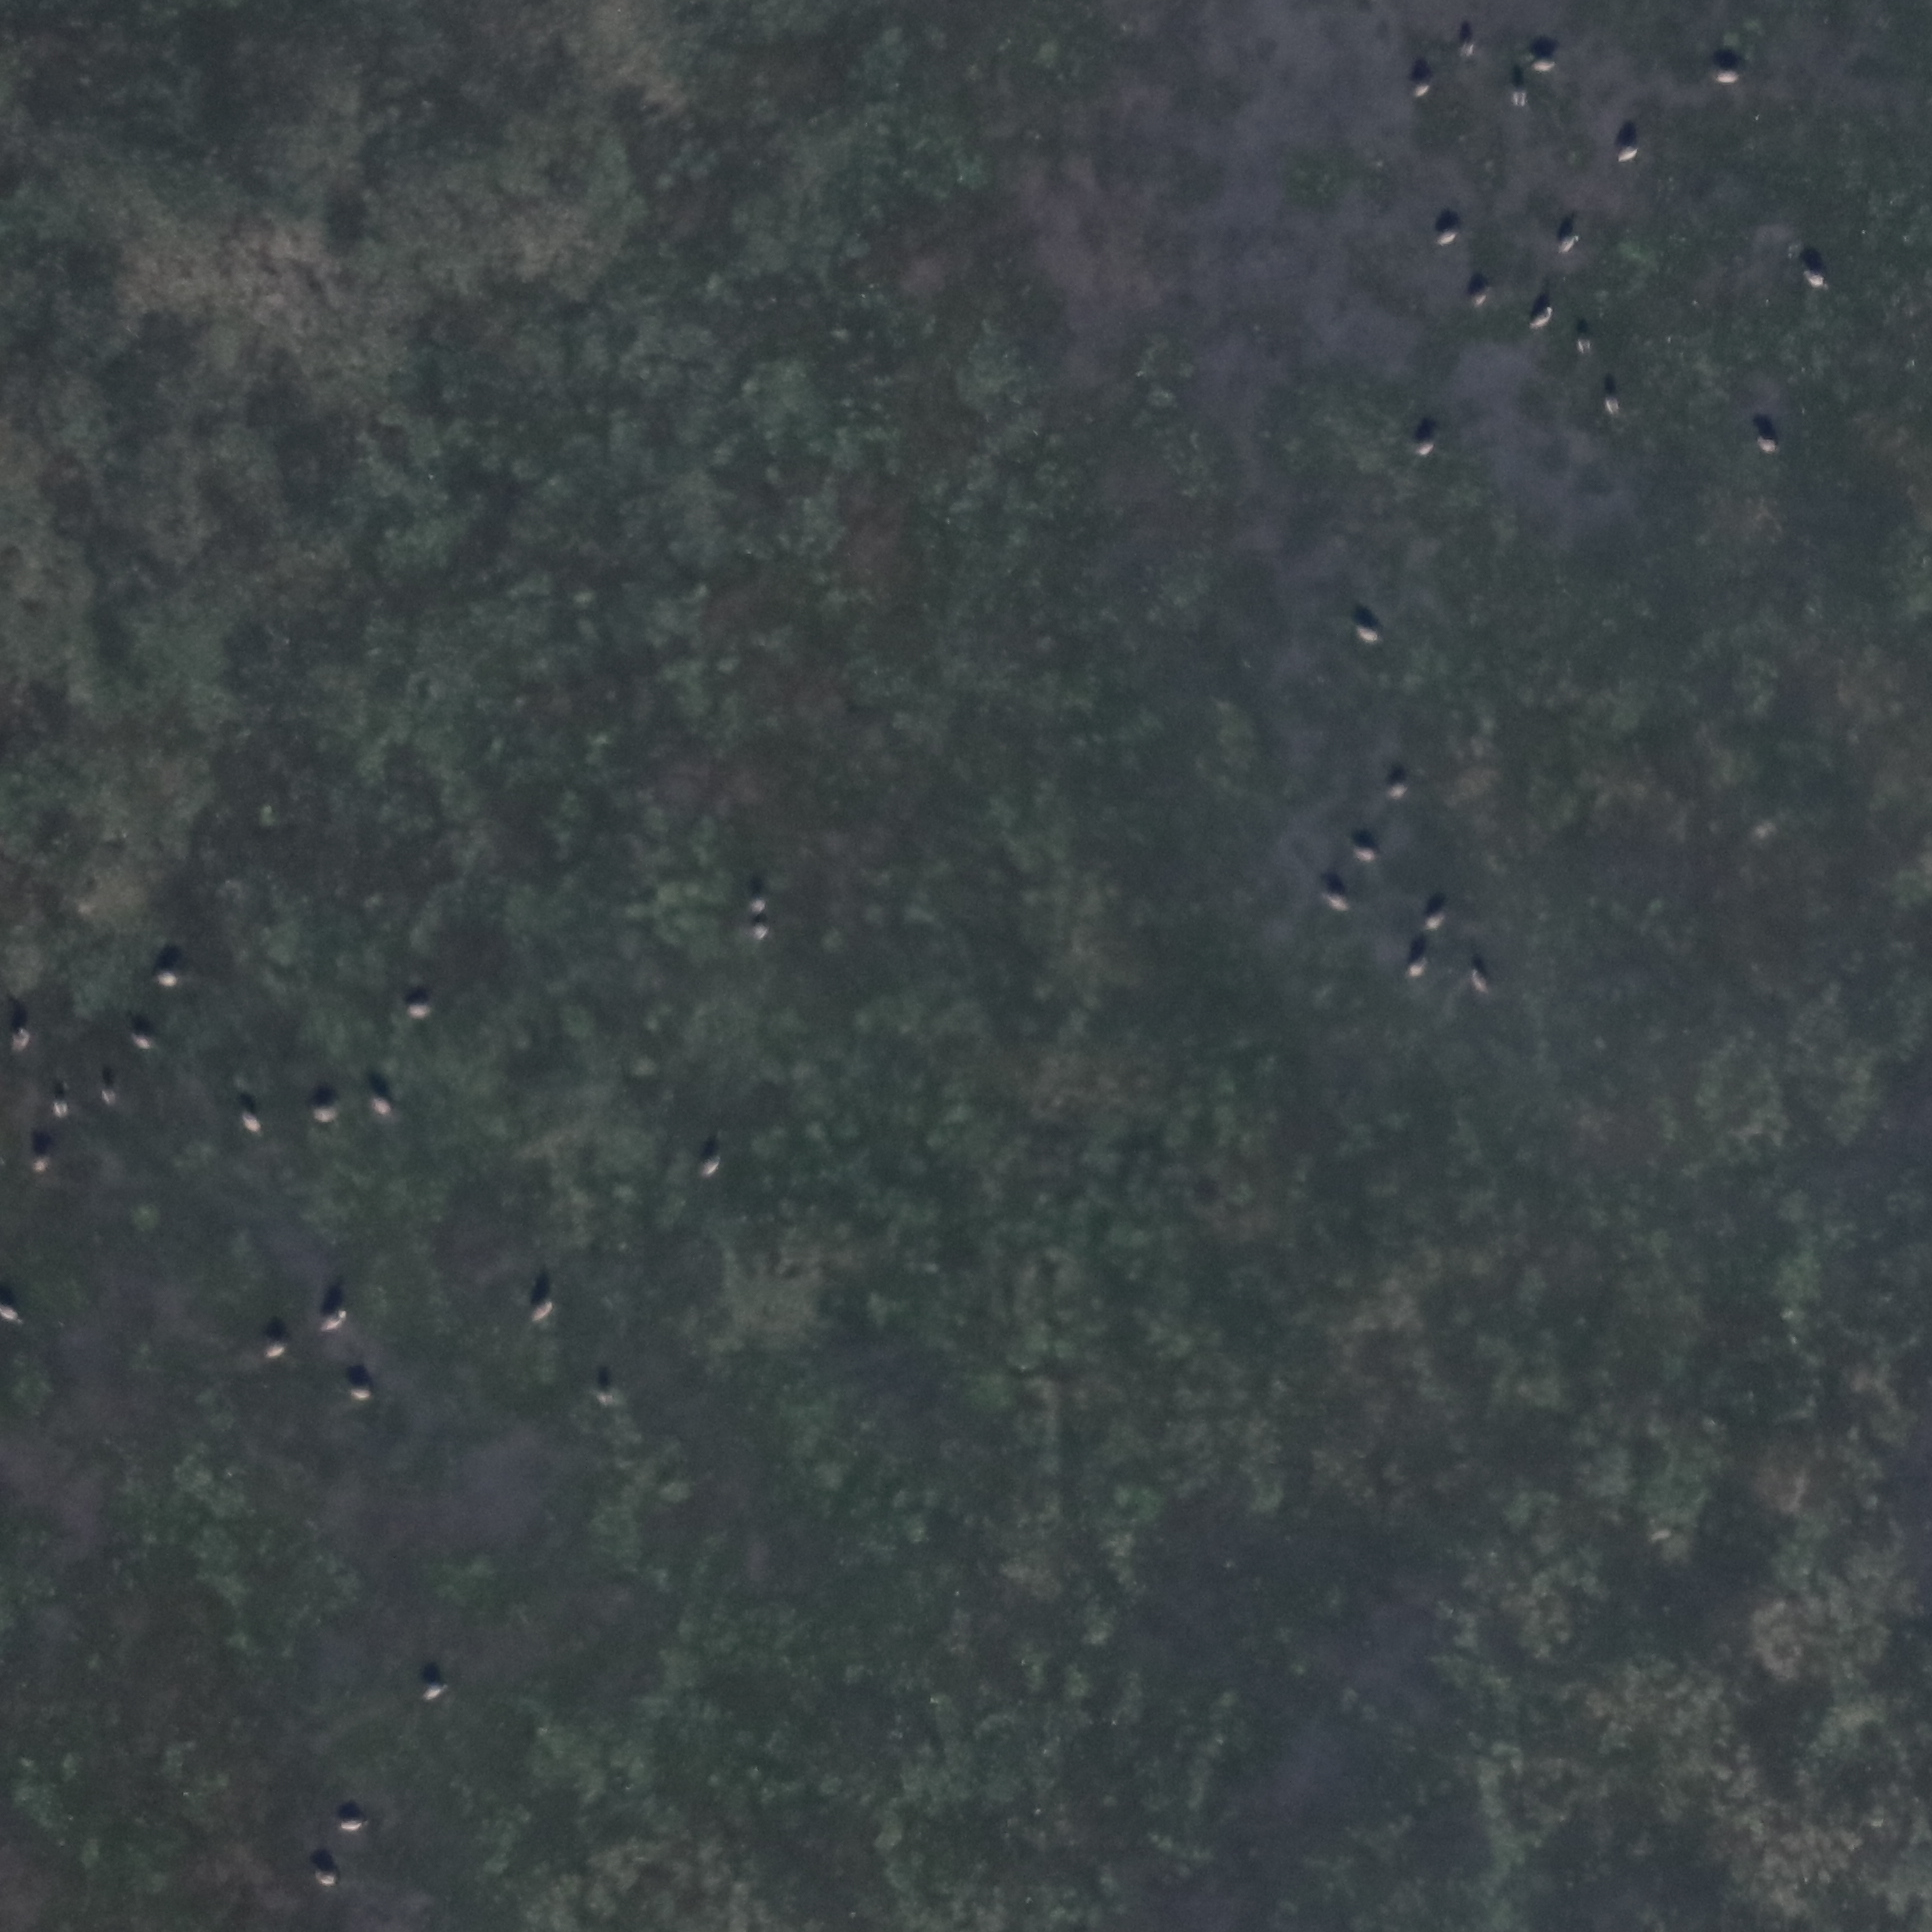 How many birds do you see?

44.